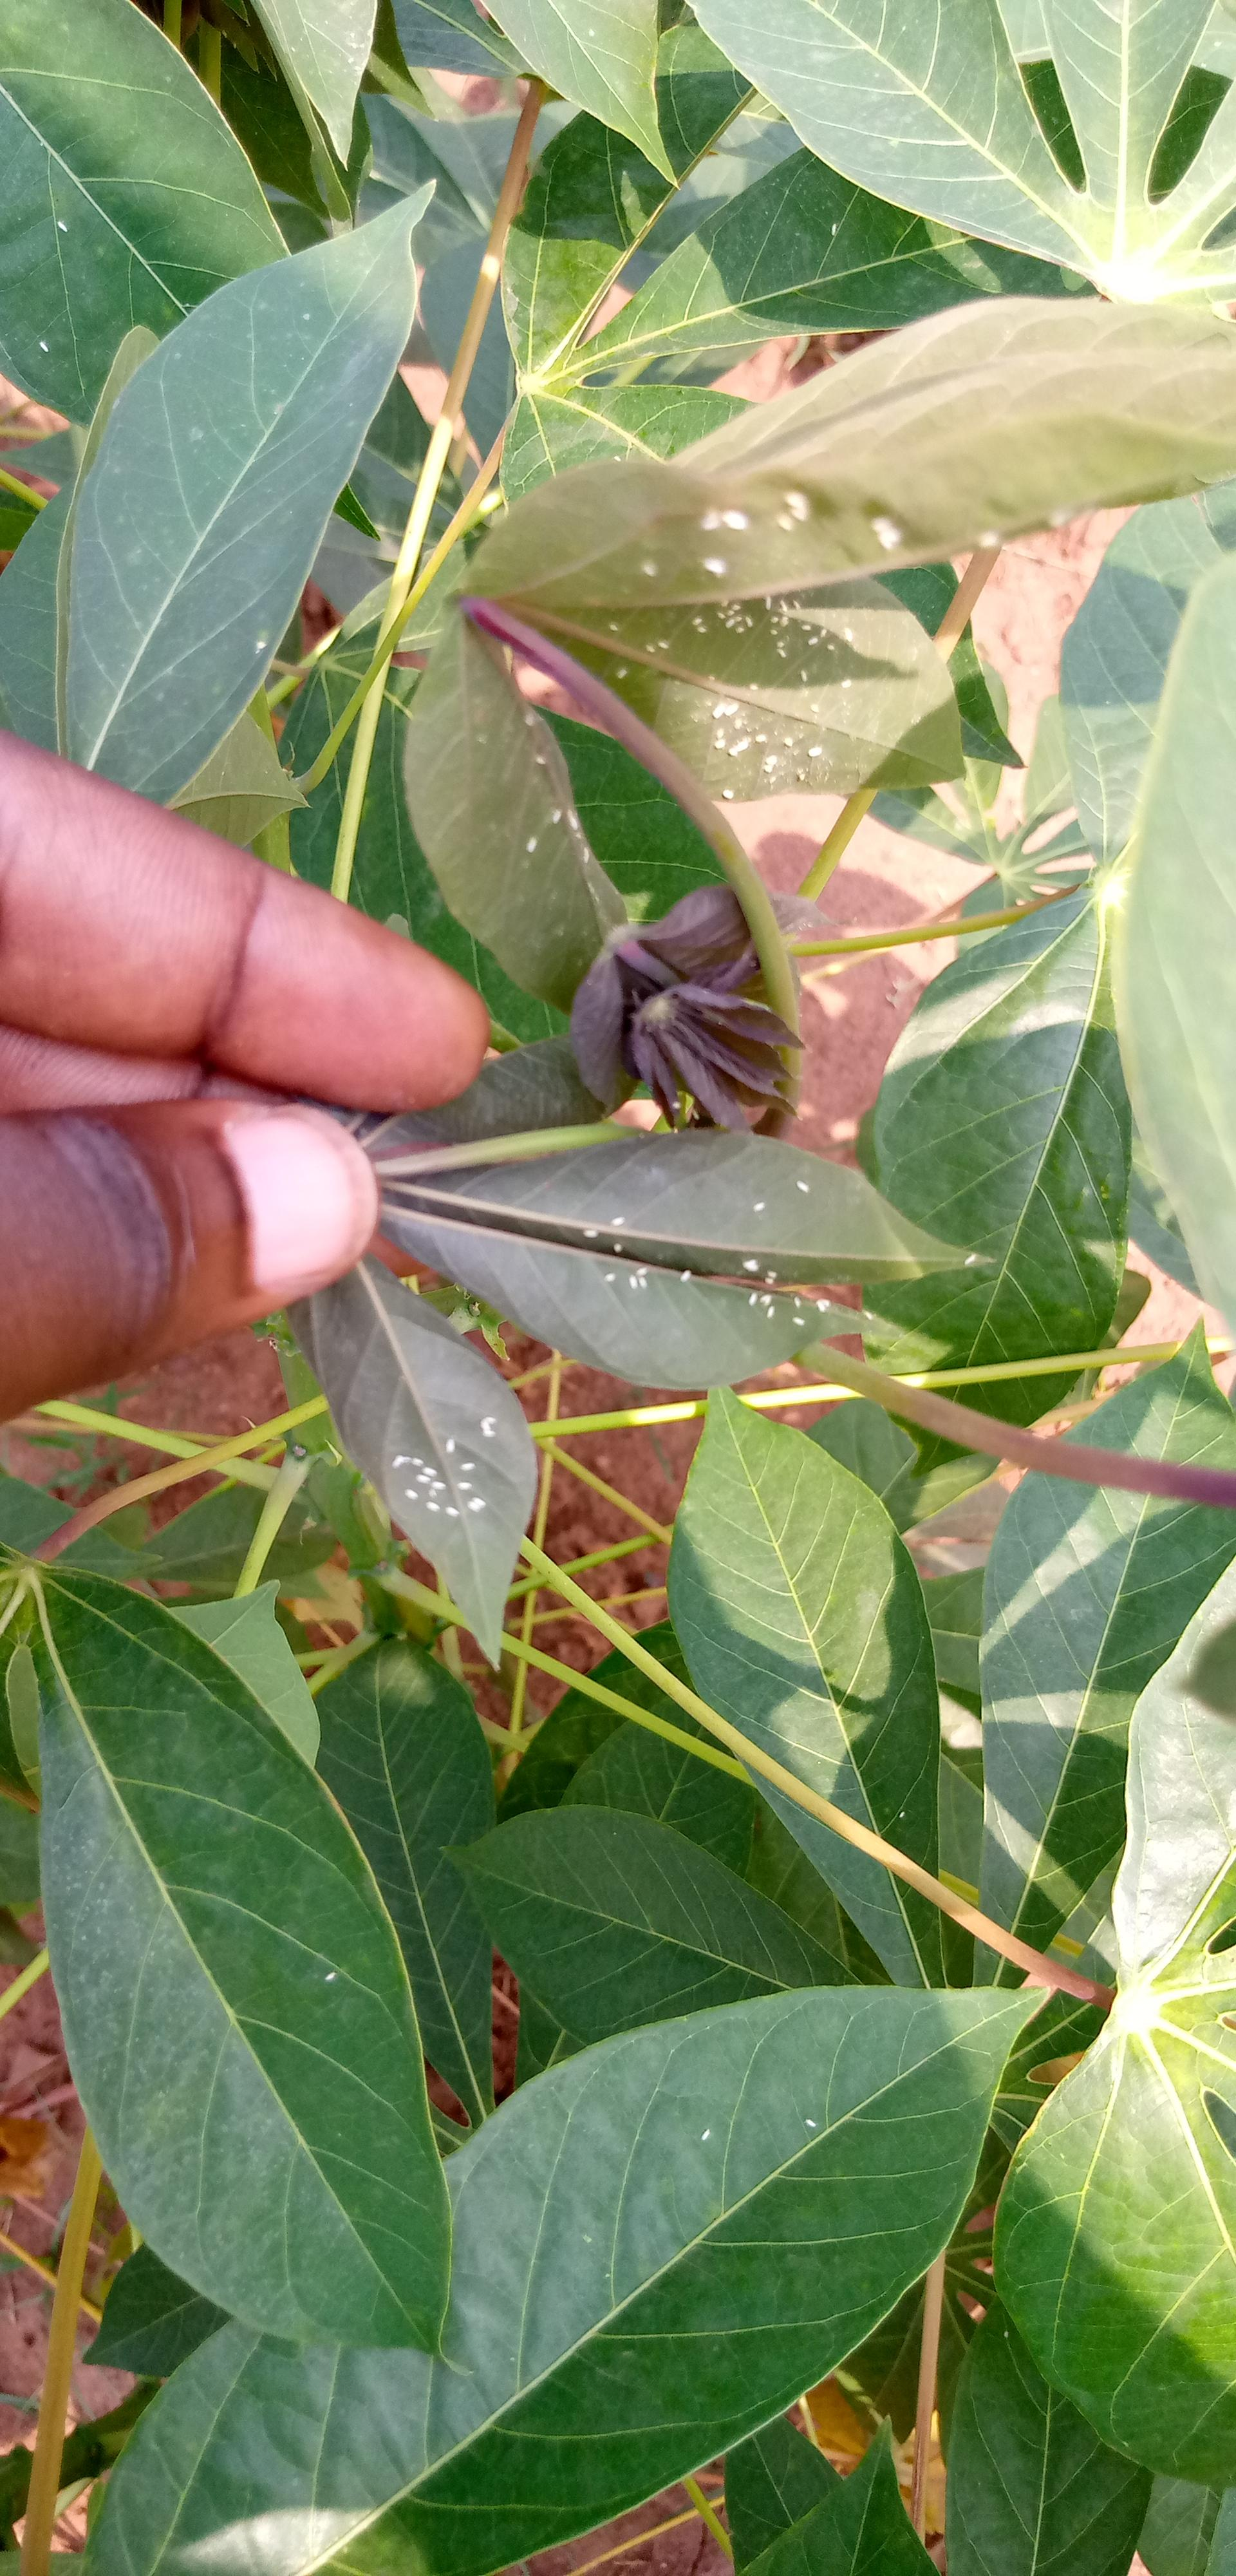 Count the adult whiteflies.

102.